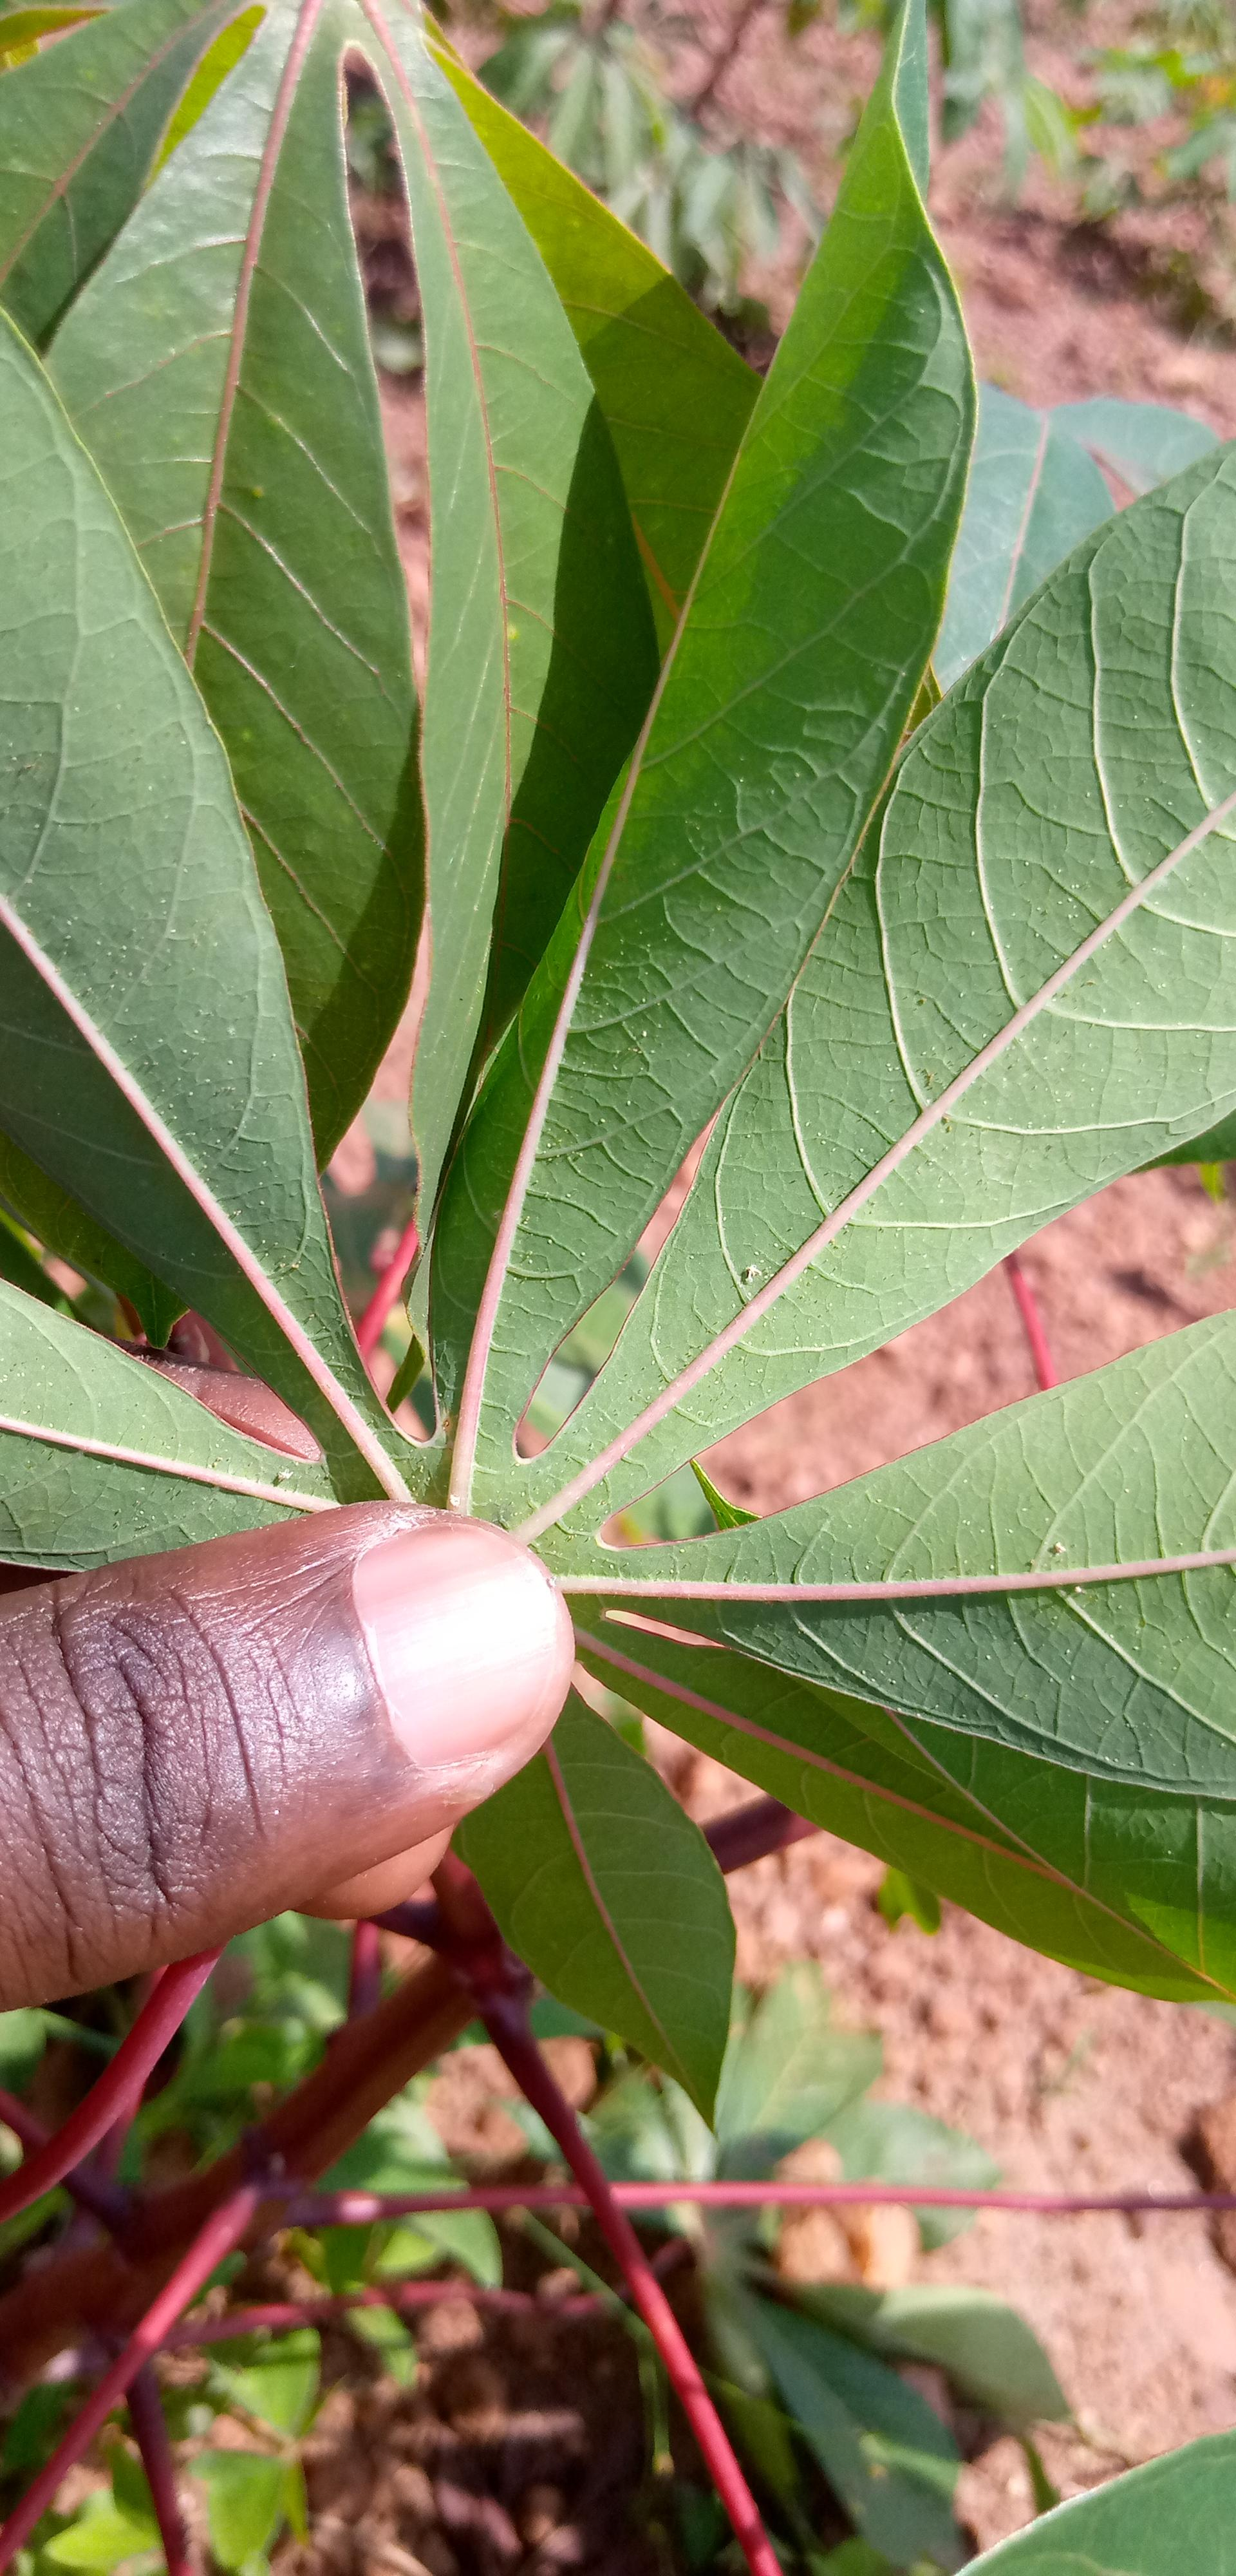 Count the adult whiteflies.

3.